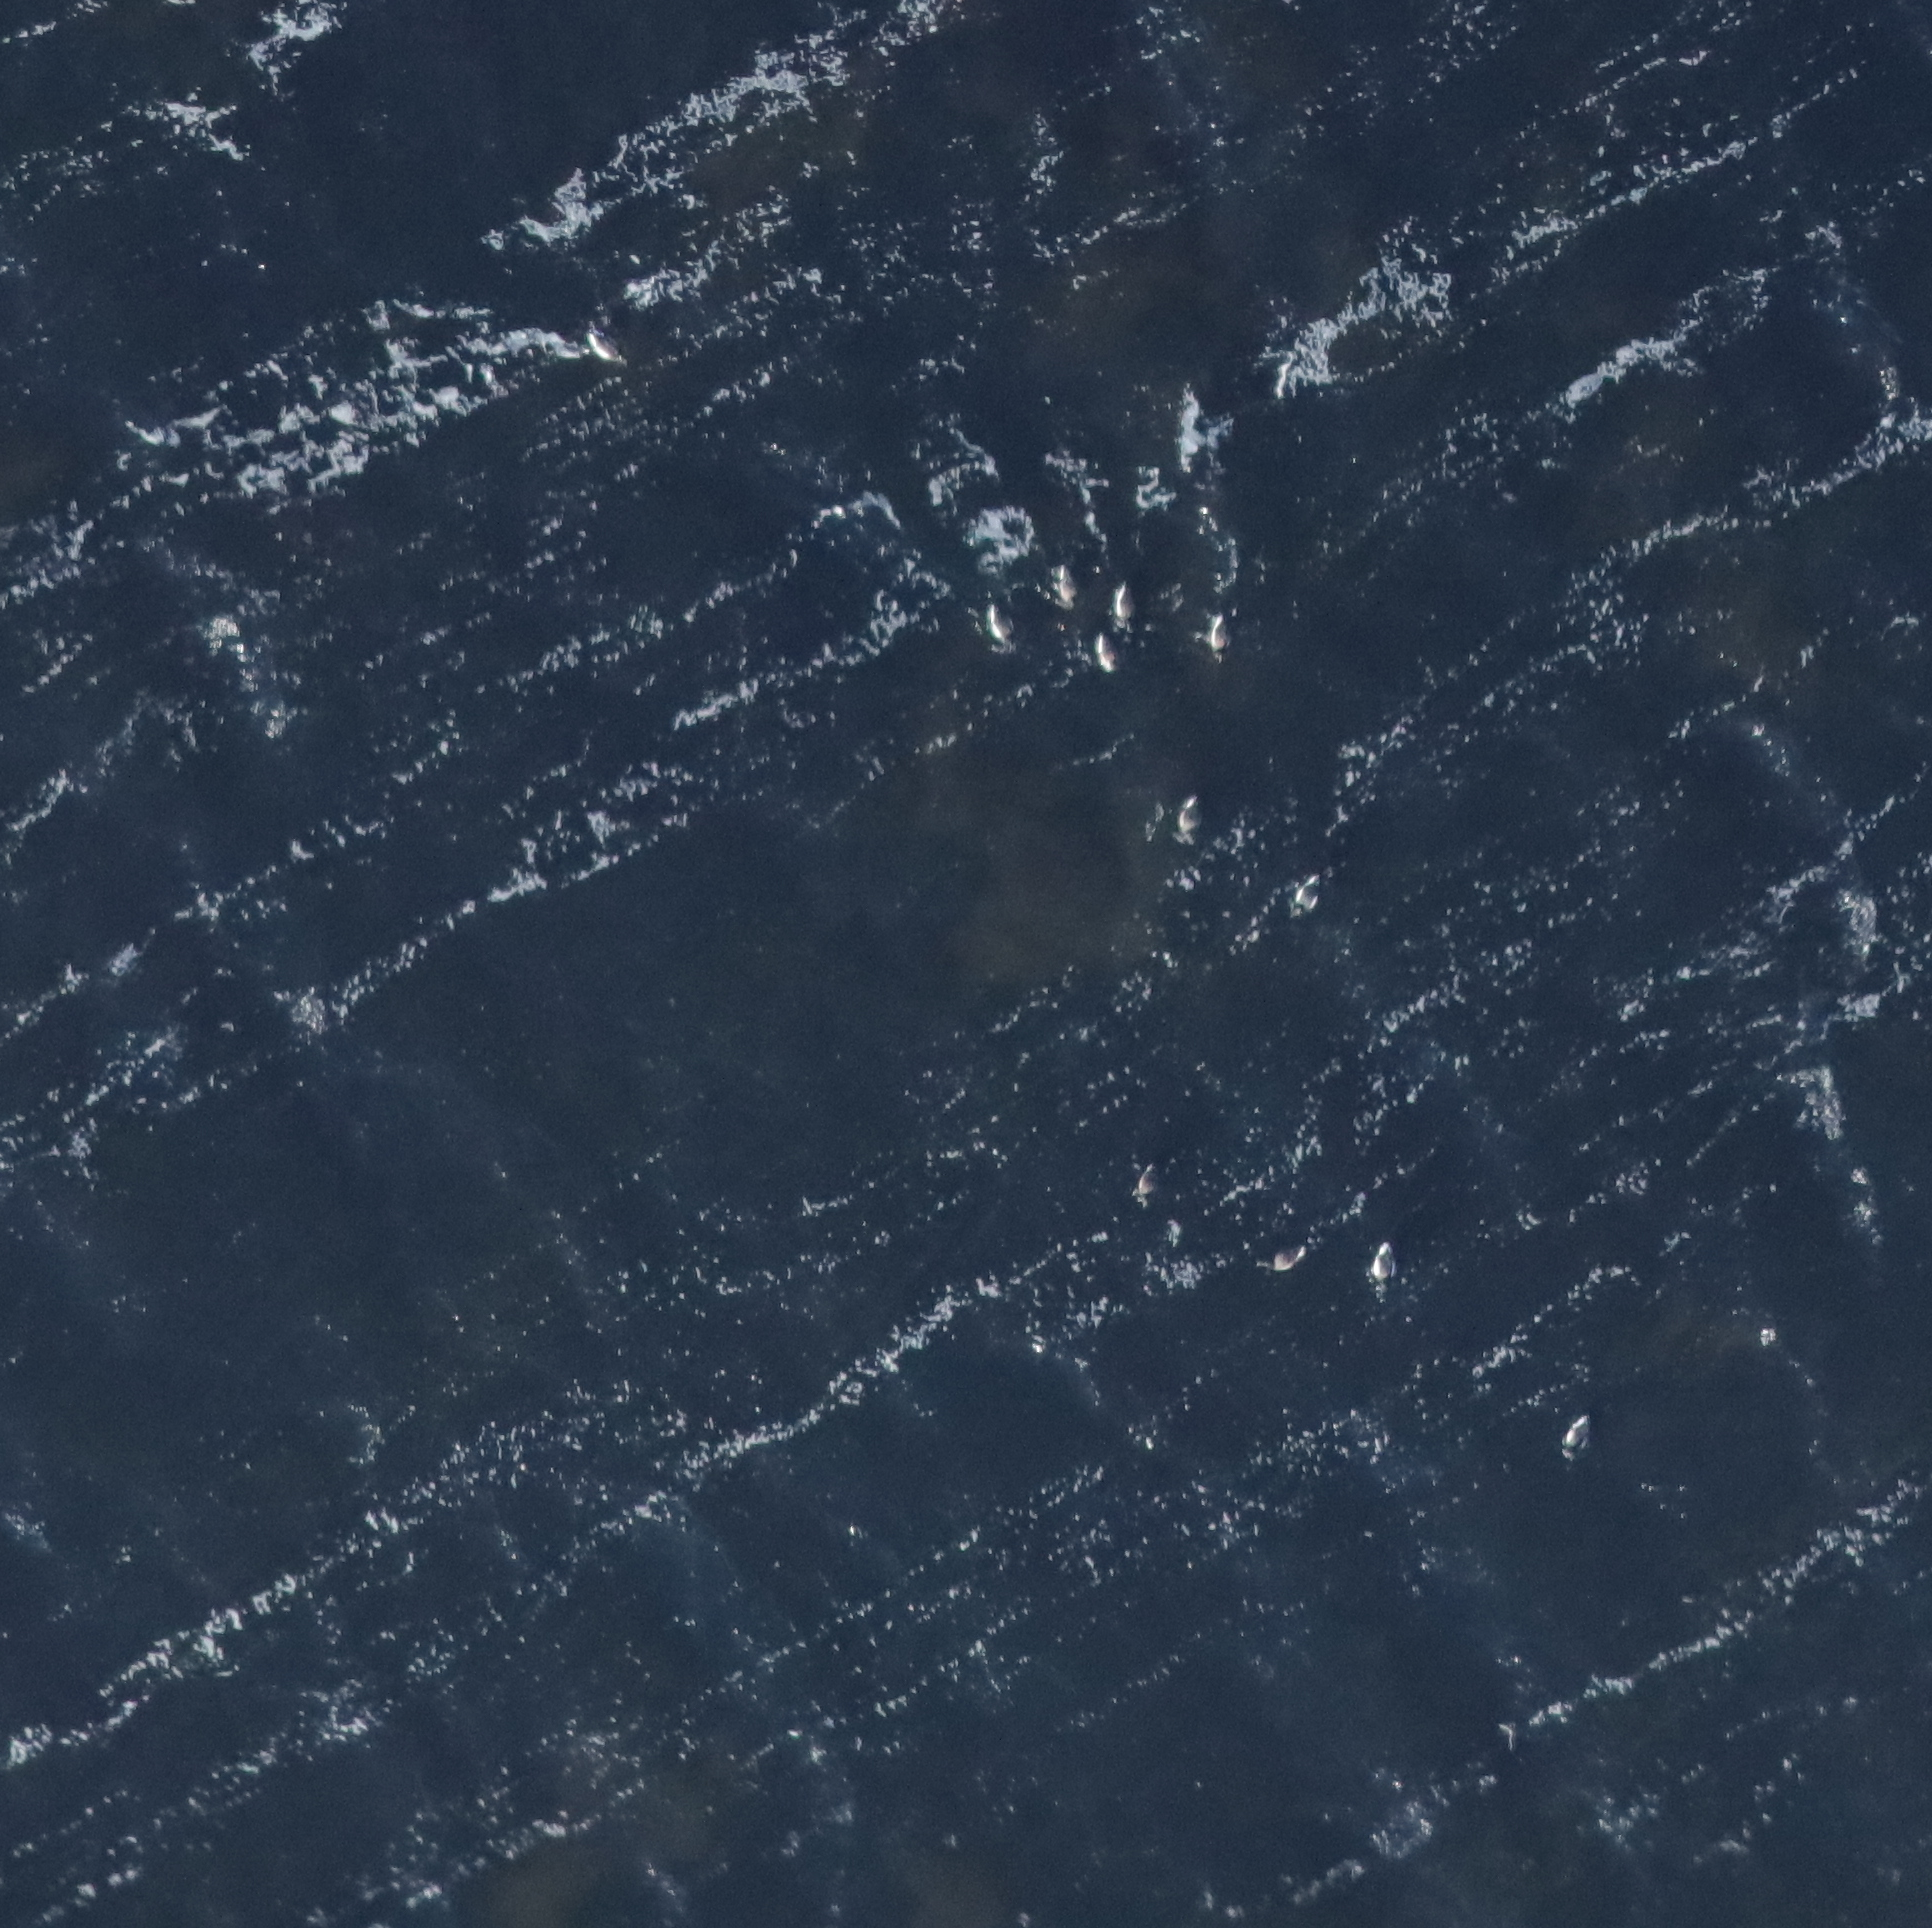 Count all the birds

12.